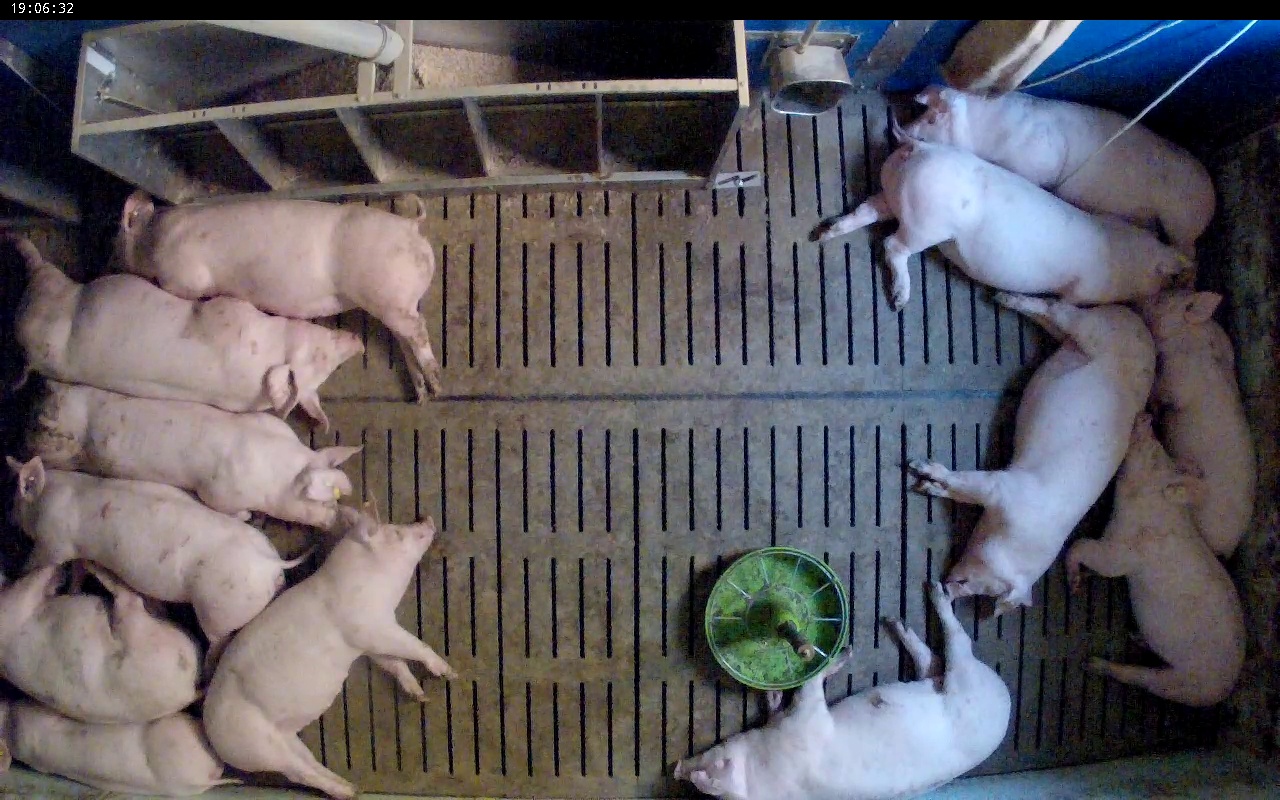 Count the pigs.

13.